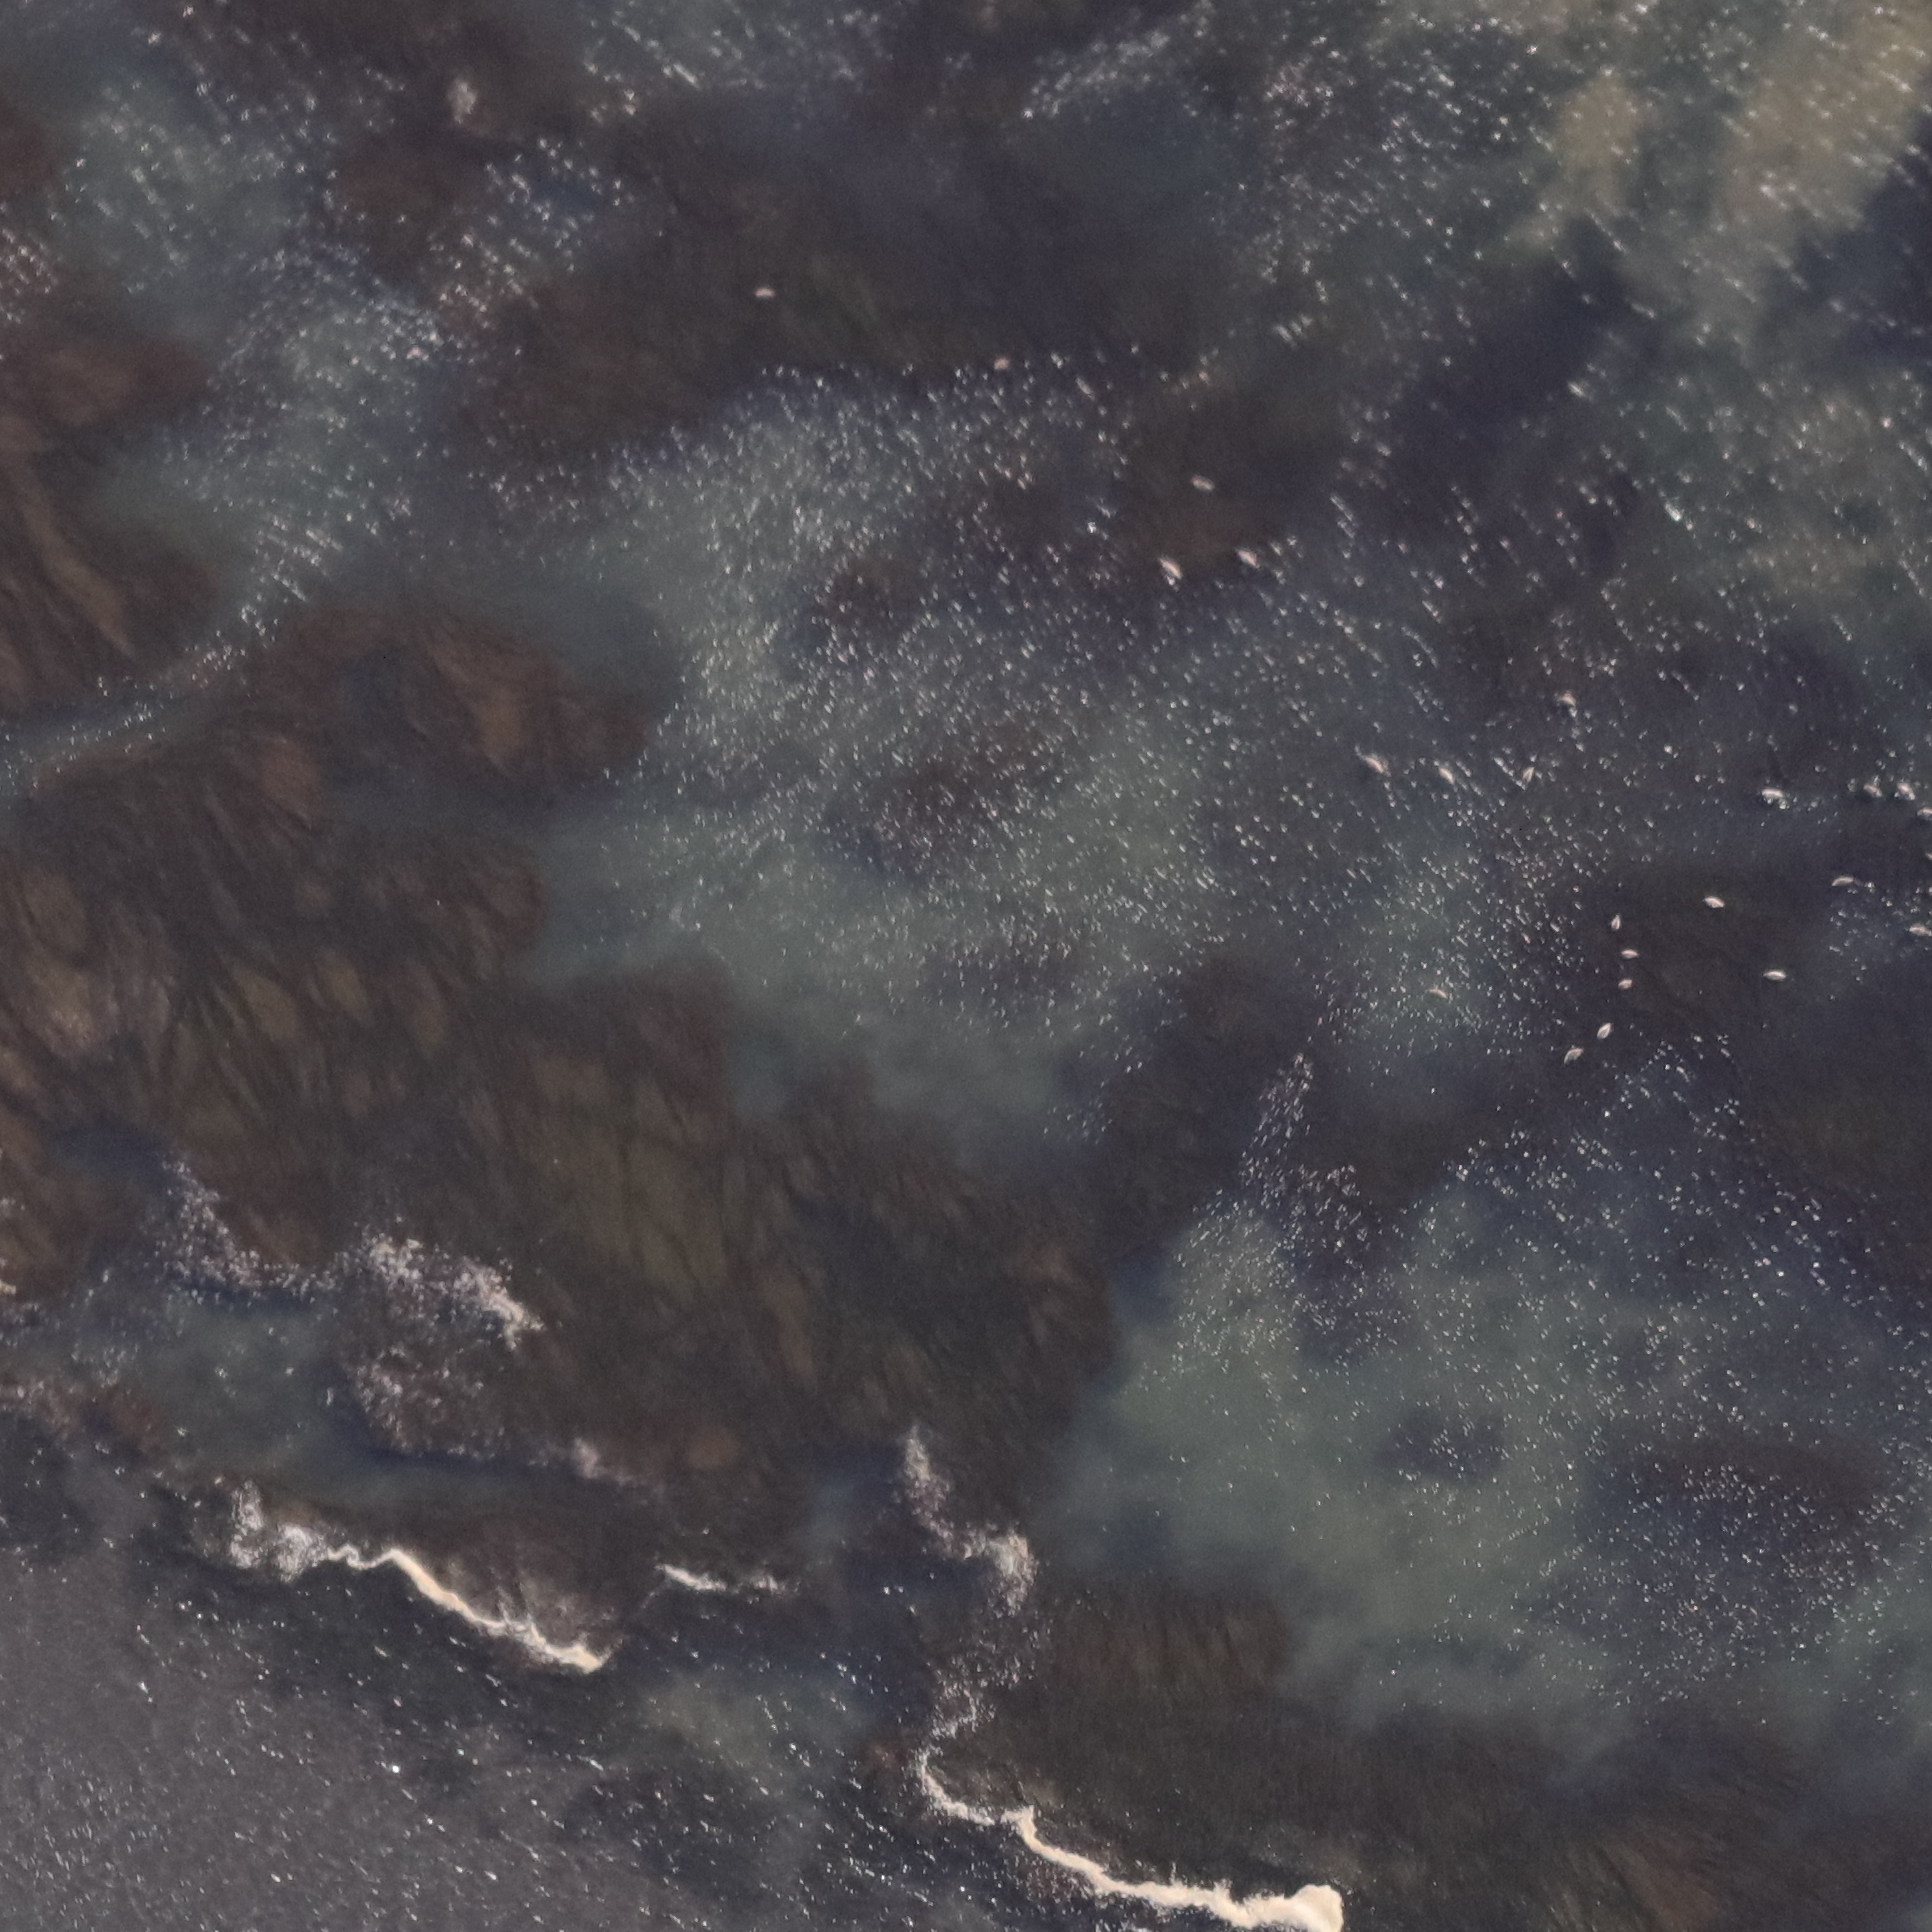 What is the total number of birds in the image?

22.